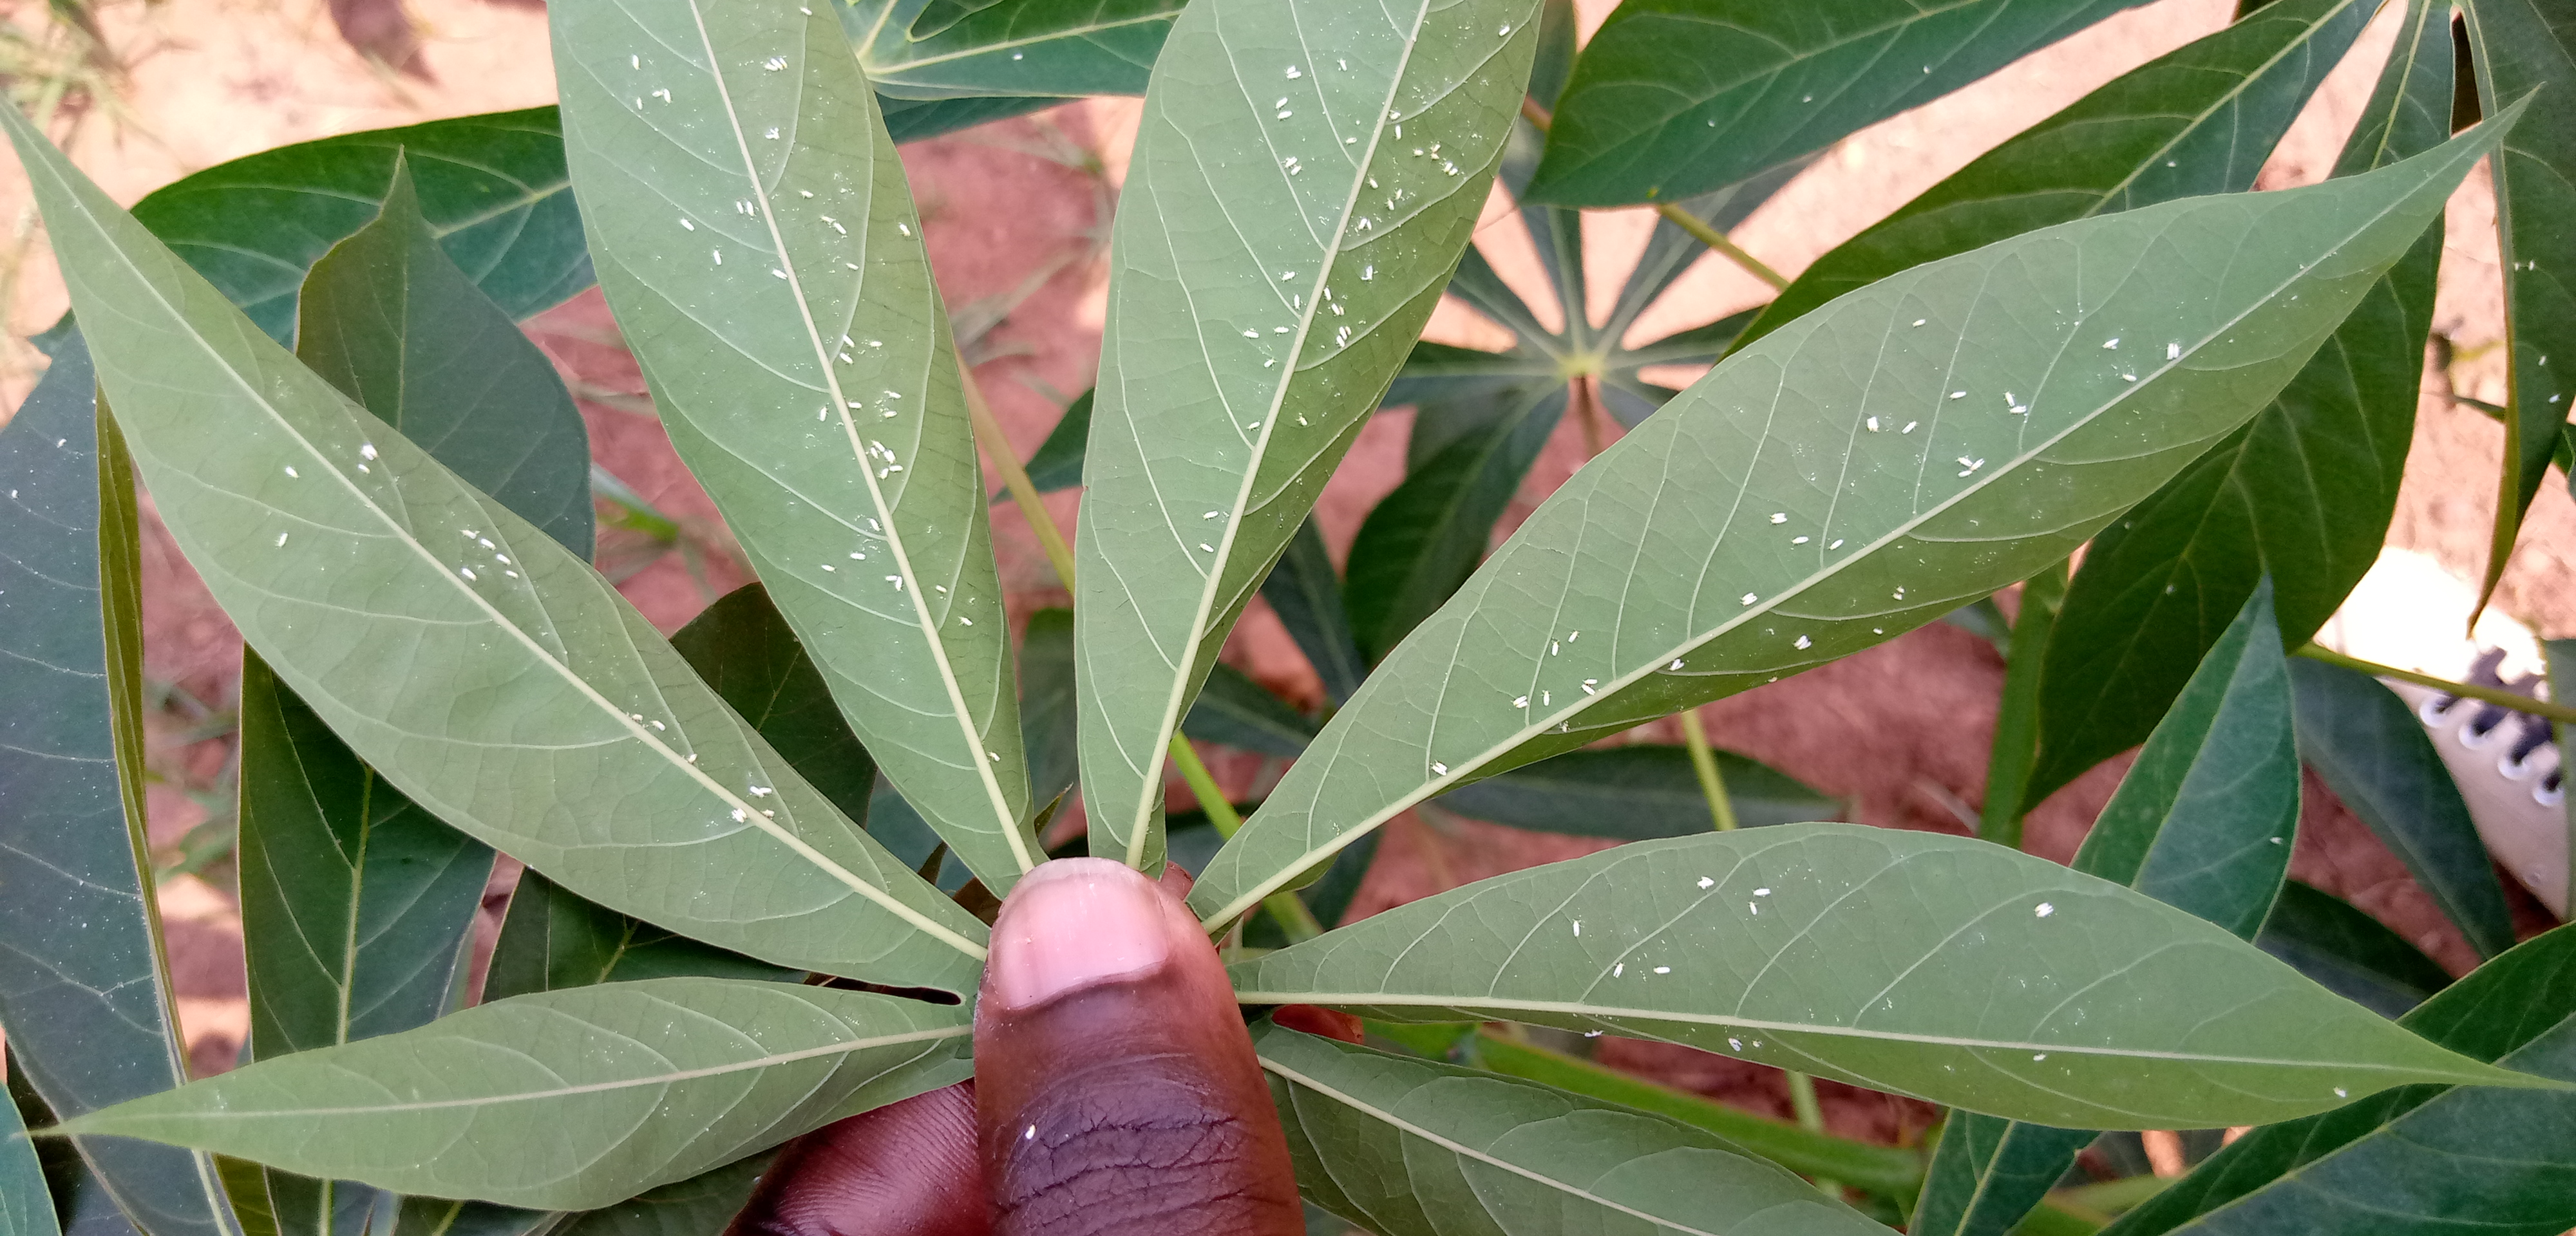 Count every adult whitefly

139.